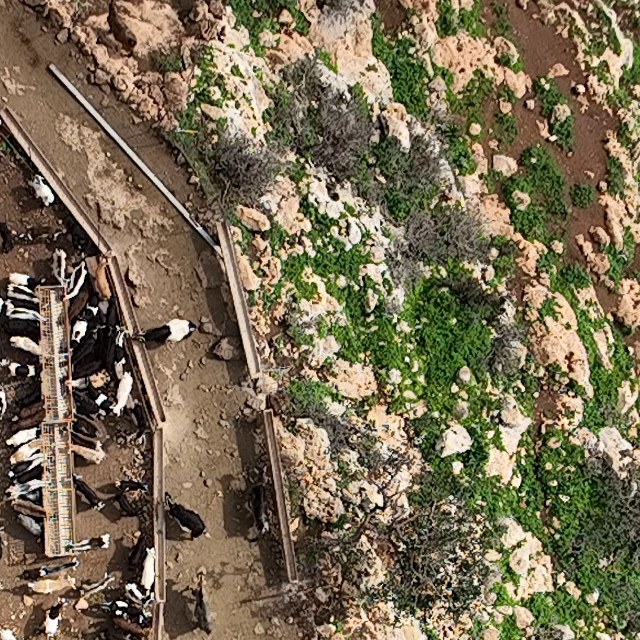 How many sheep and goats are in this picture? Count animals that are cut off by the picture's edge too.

62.